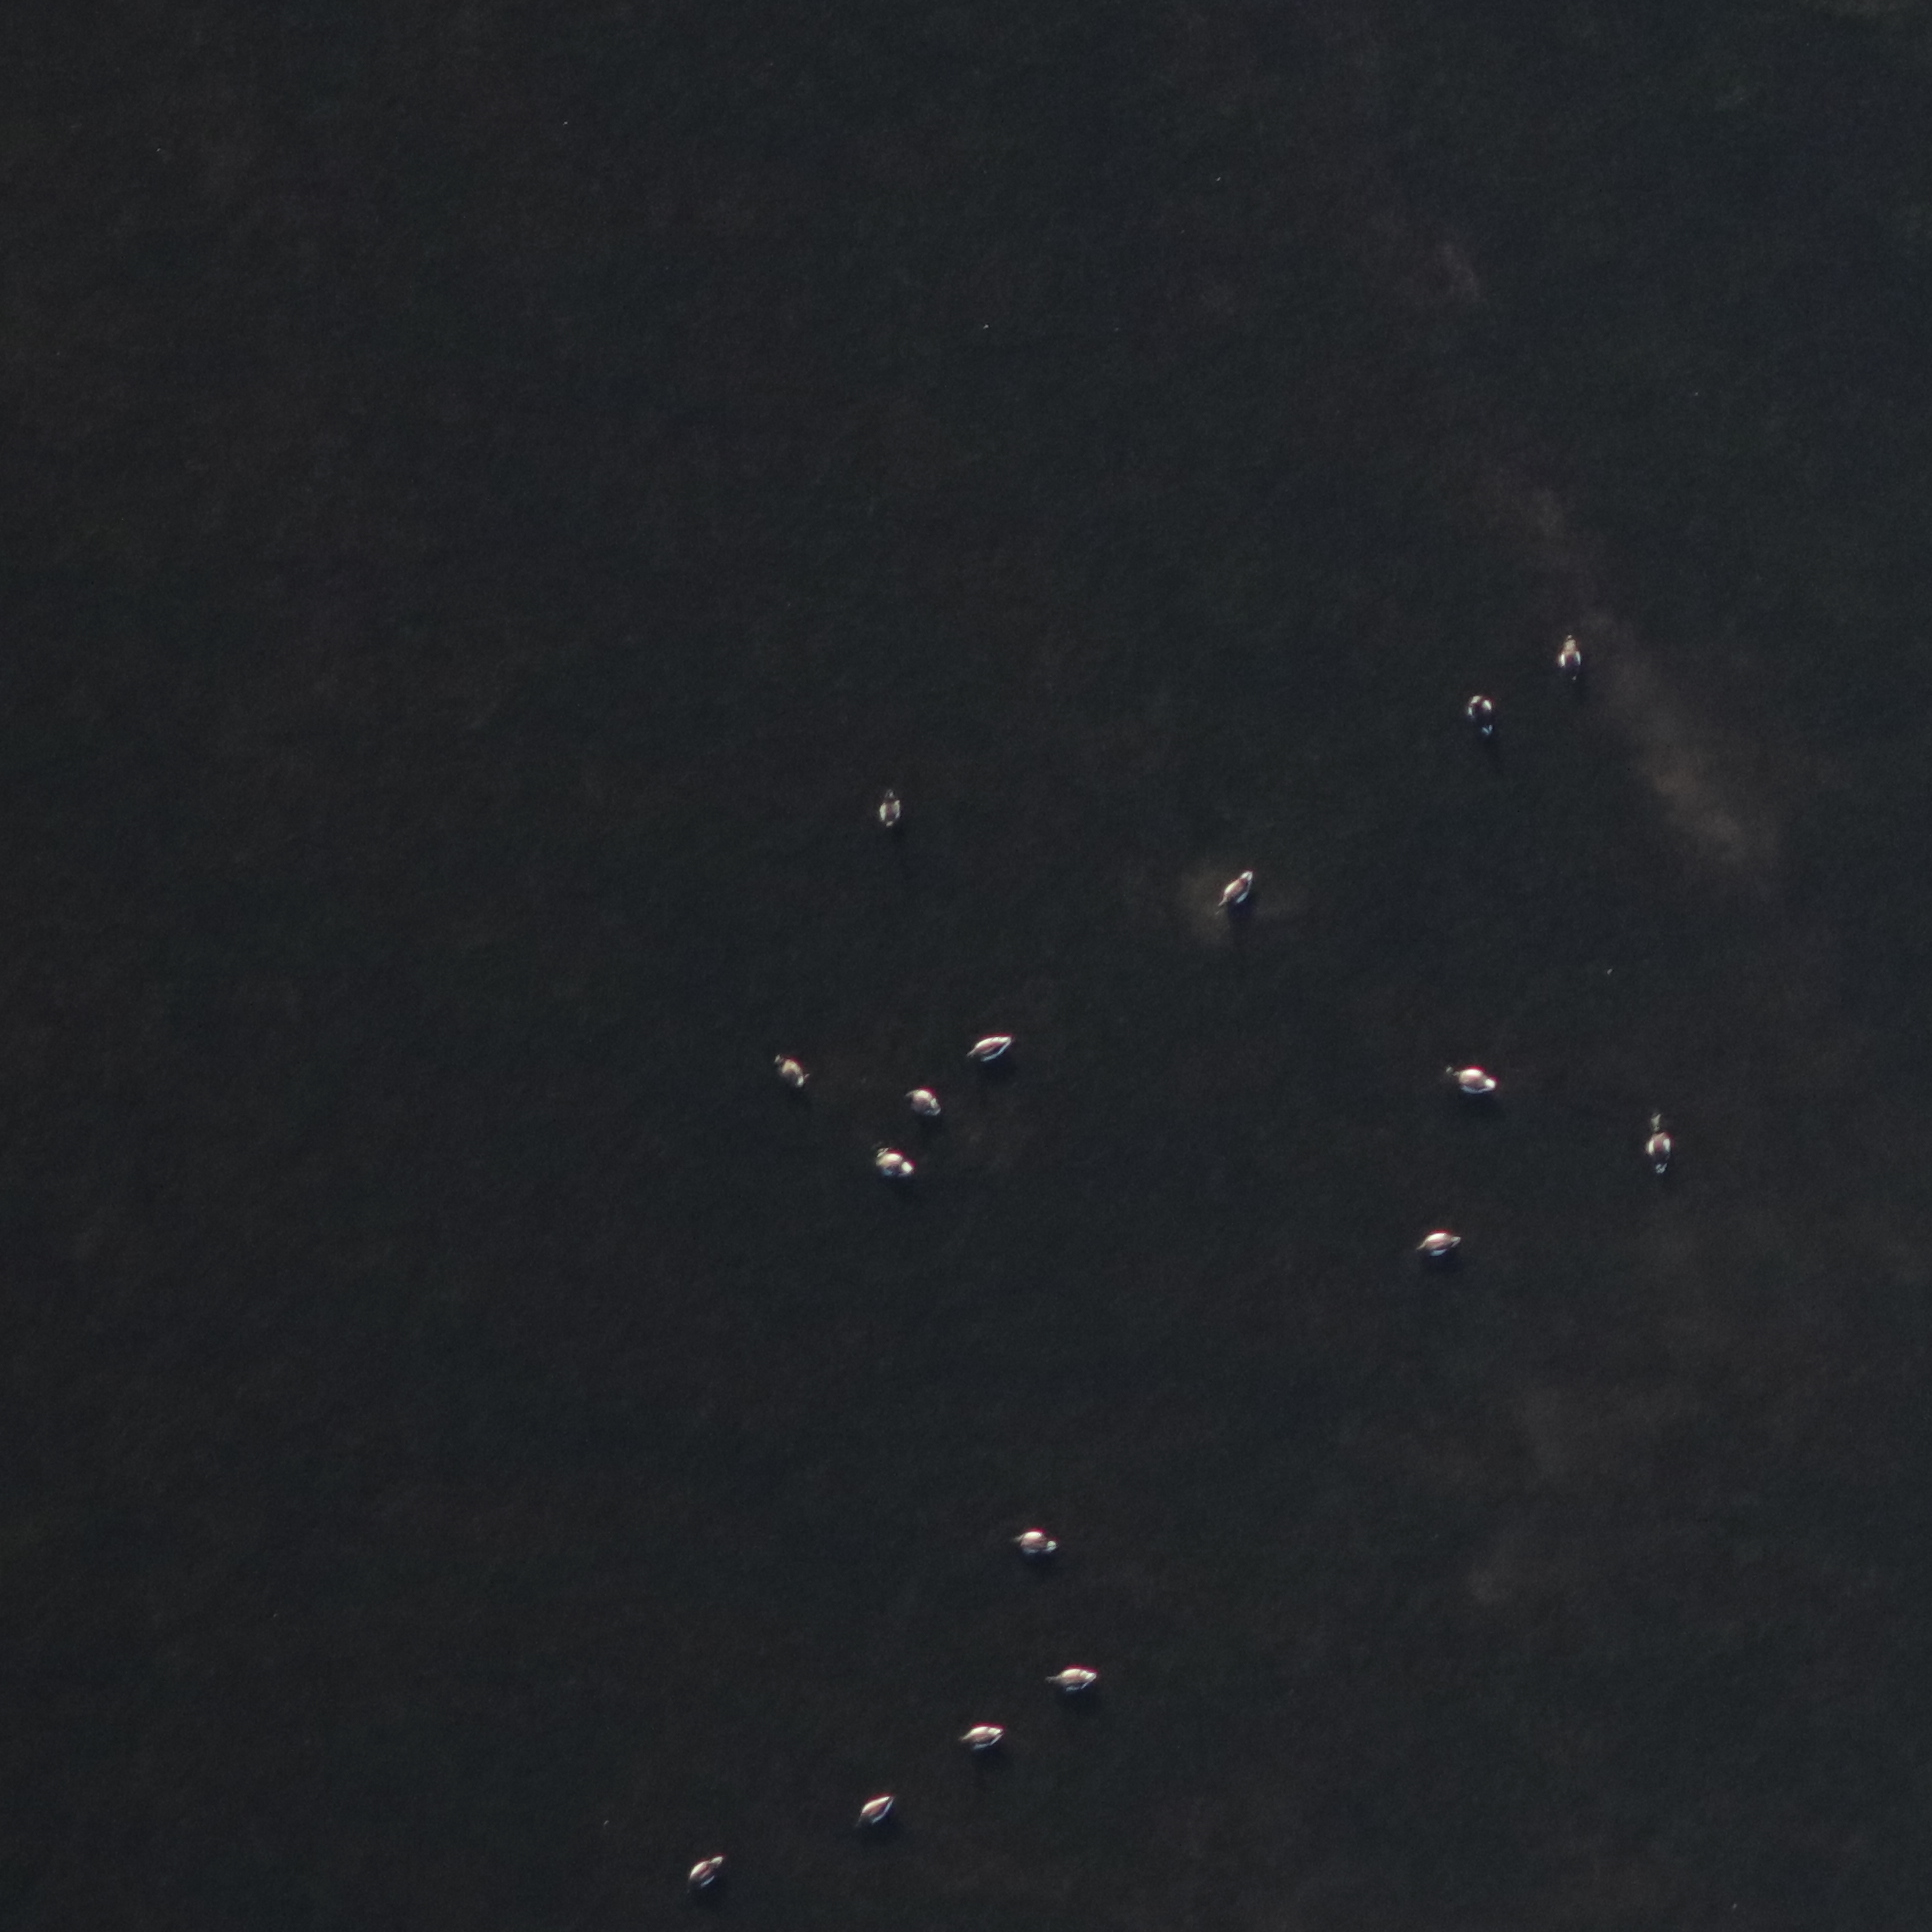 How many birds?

15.